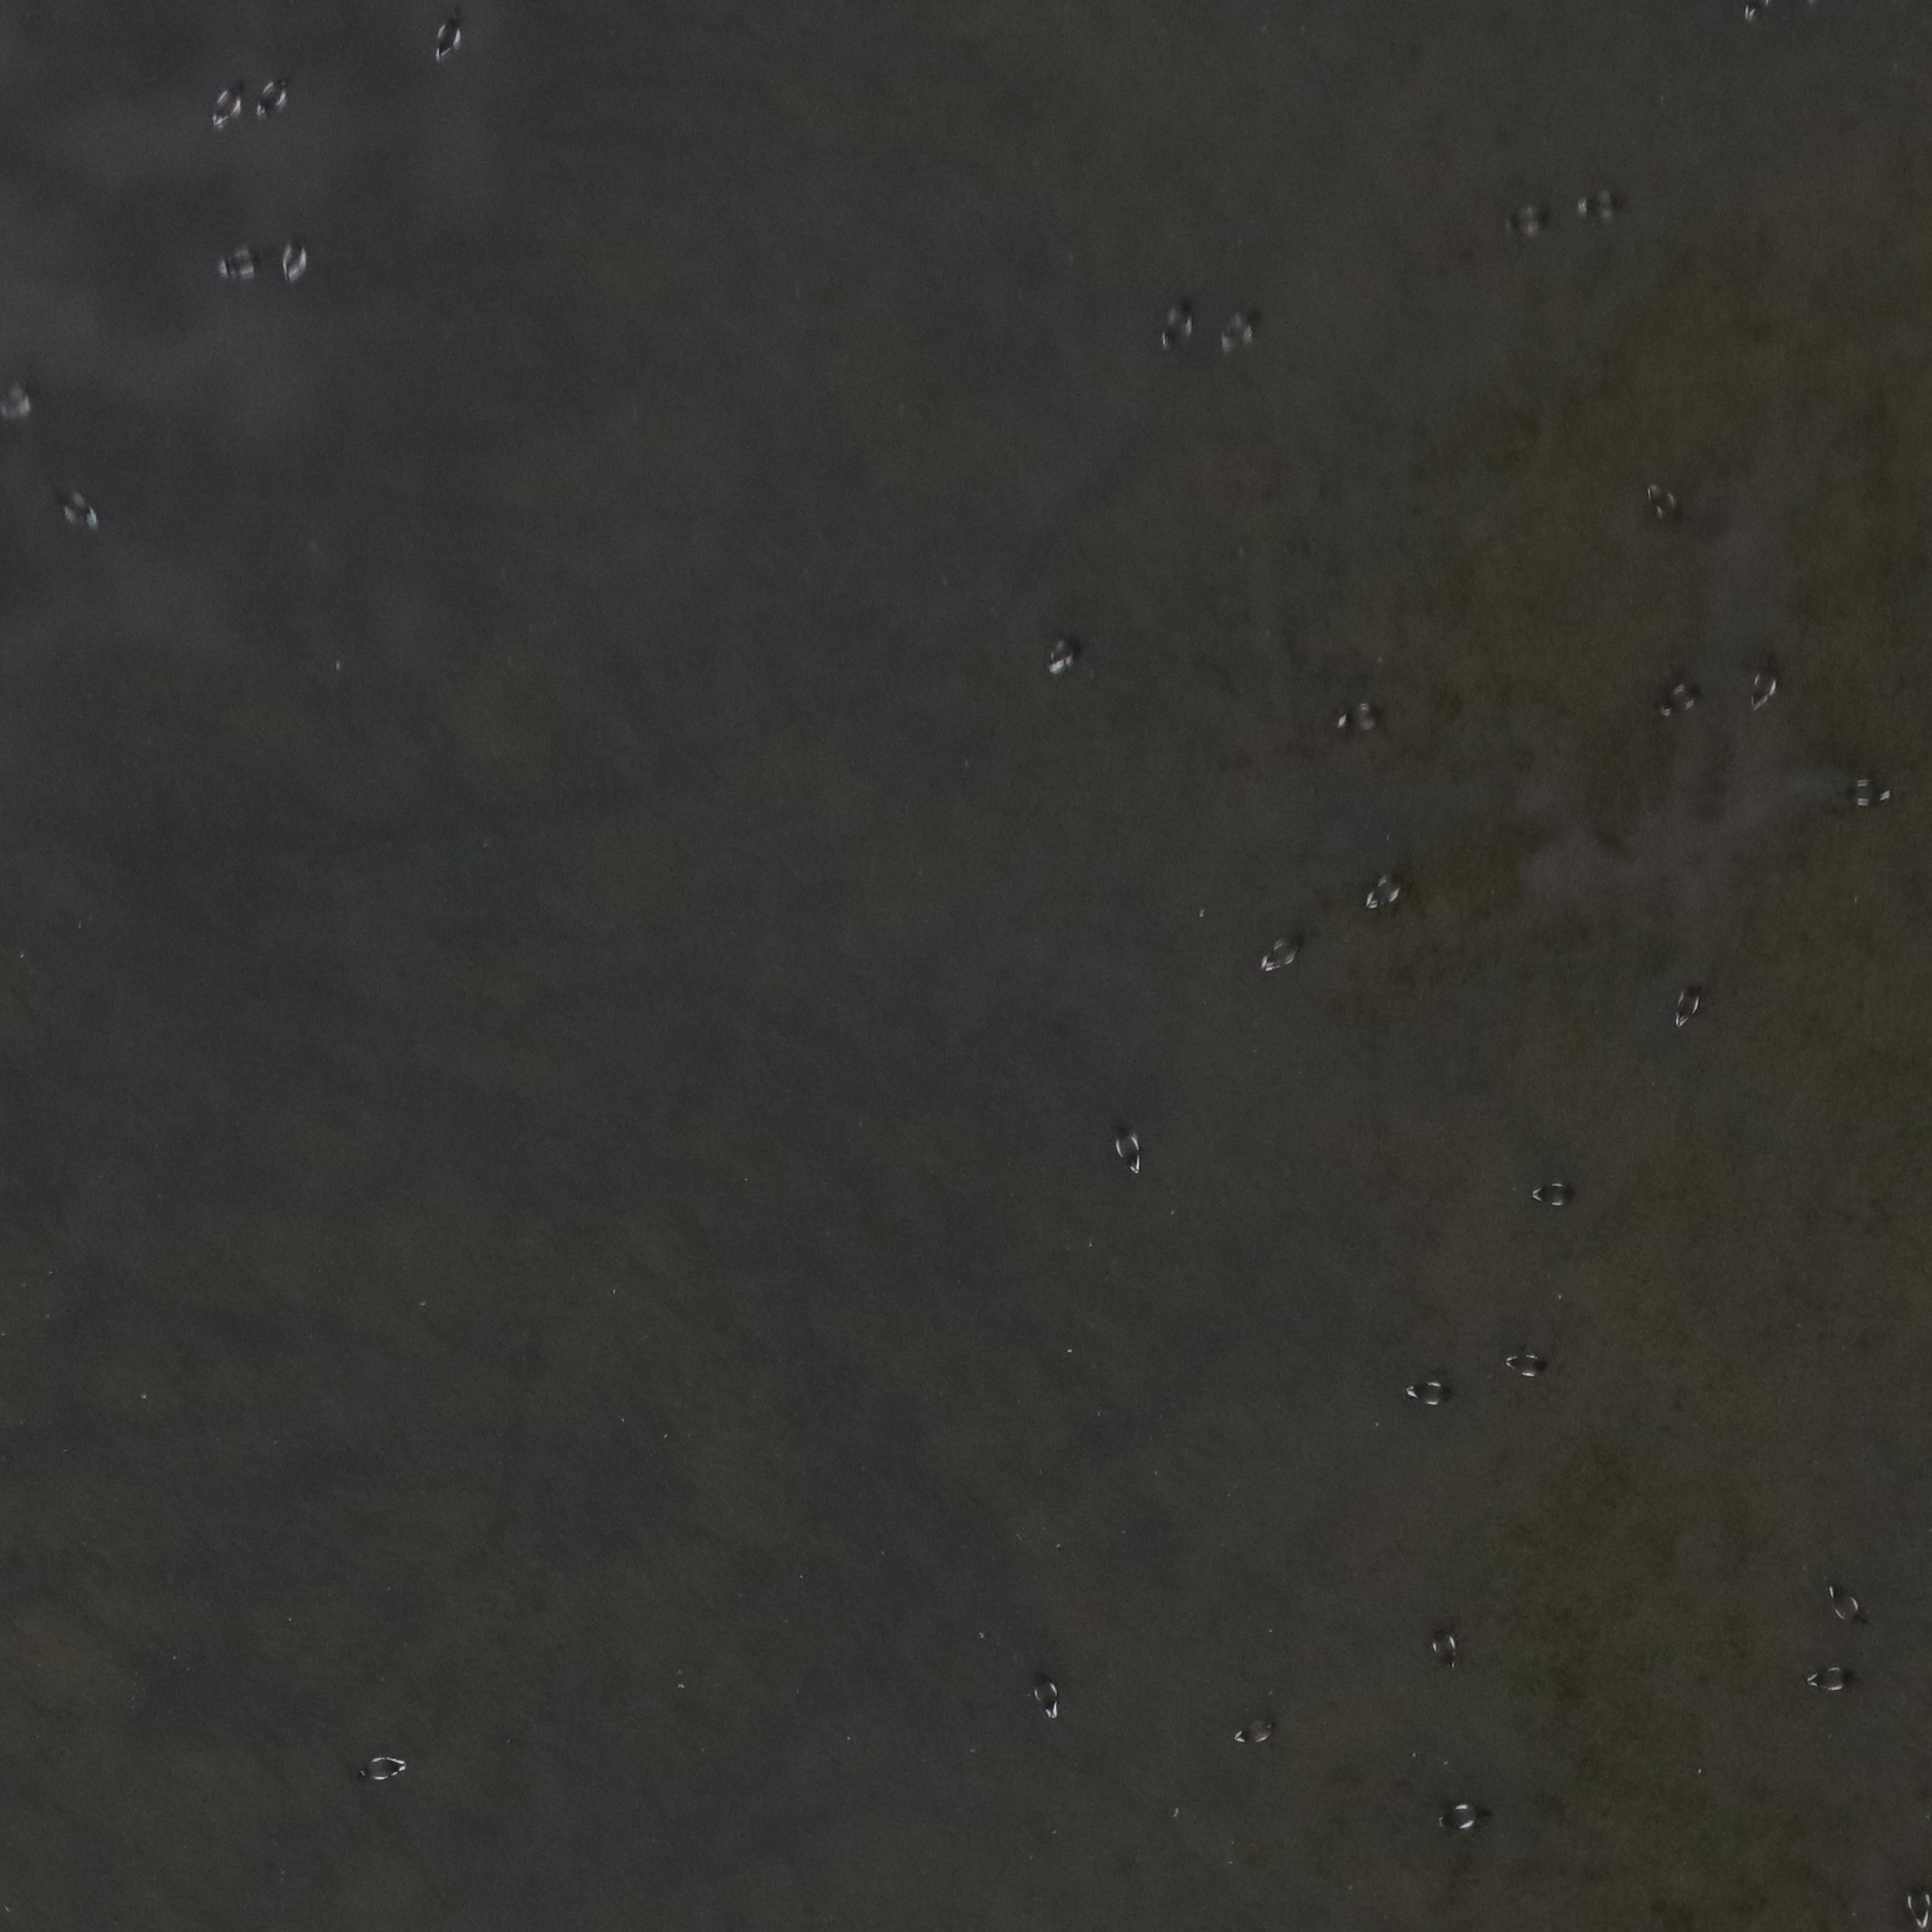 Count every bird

32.